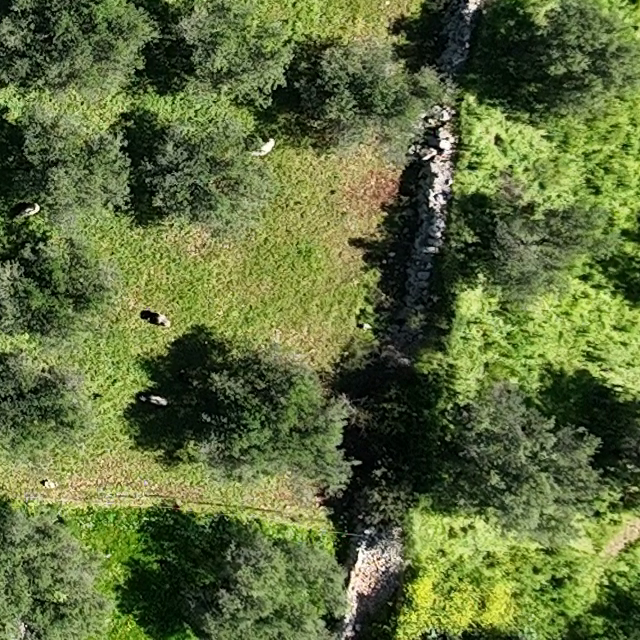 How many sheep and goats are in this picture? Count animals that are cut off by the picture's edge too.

4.